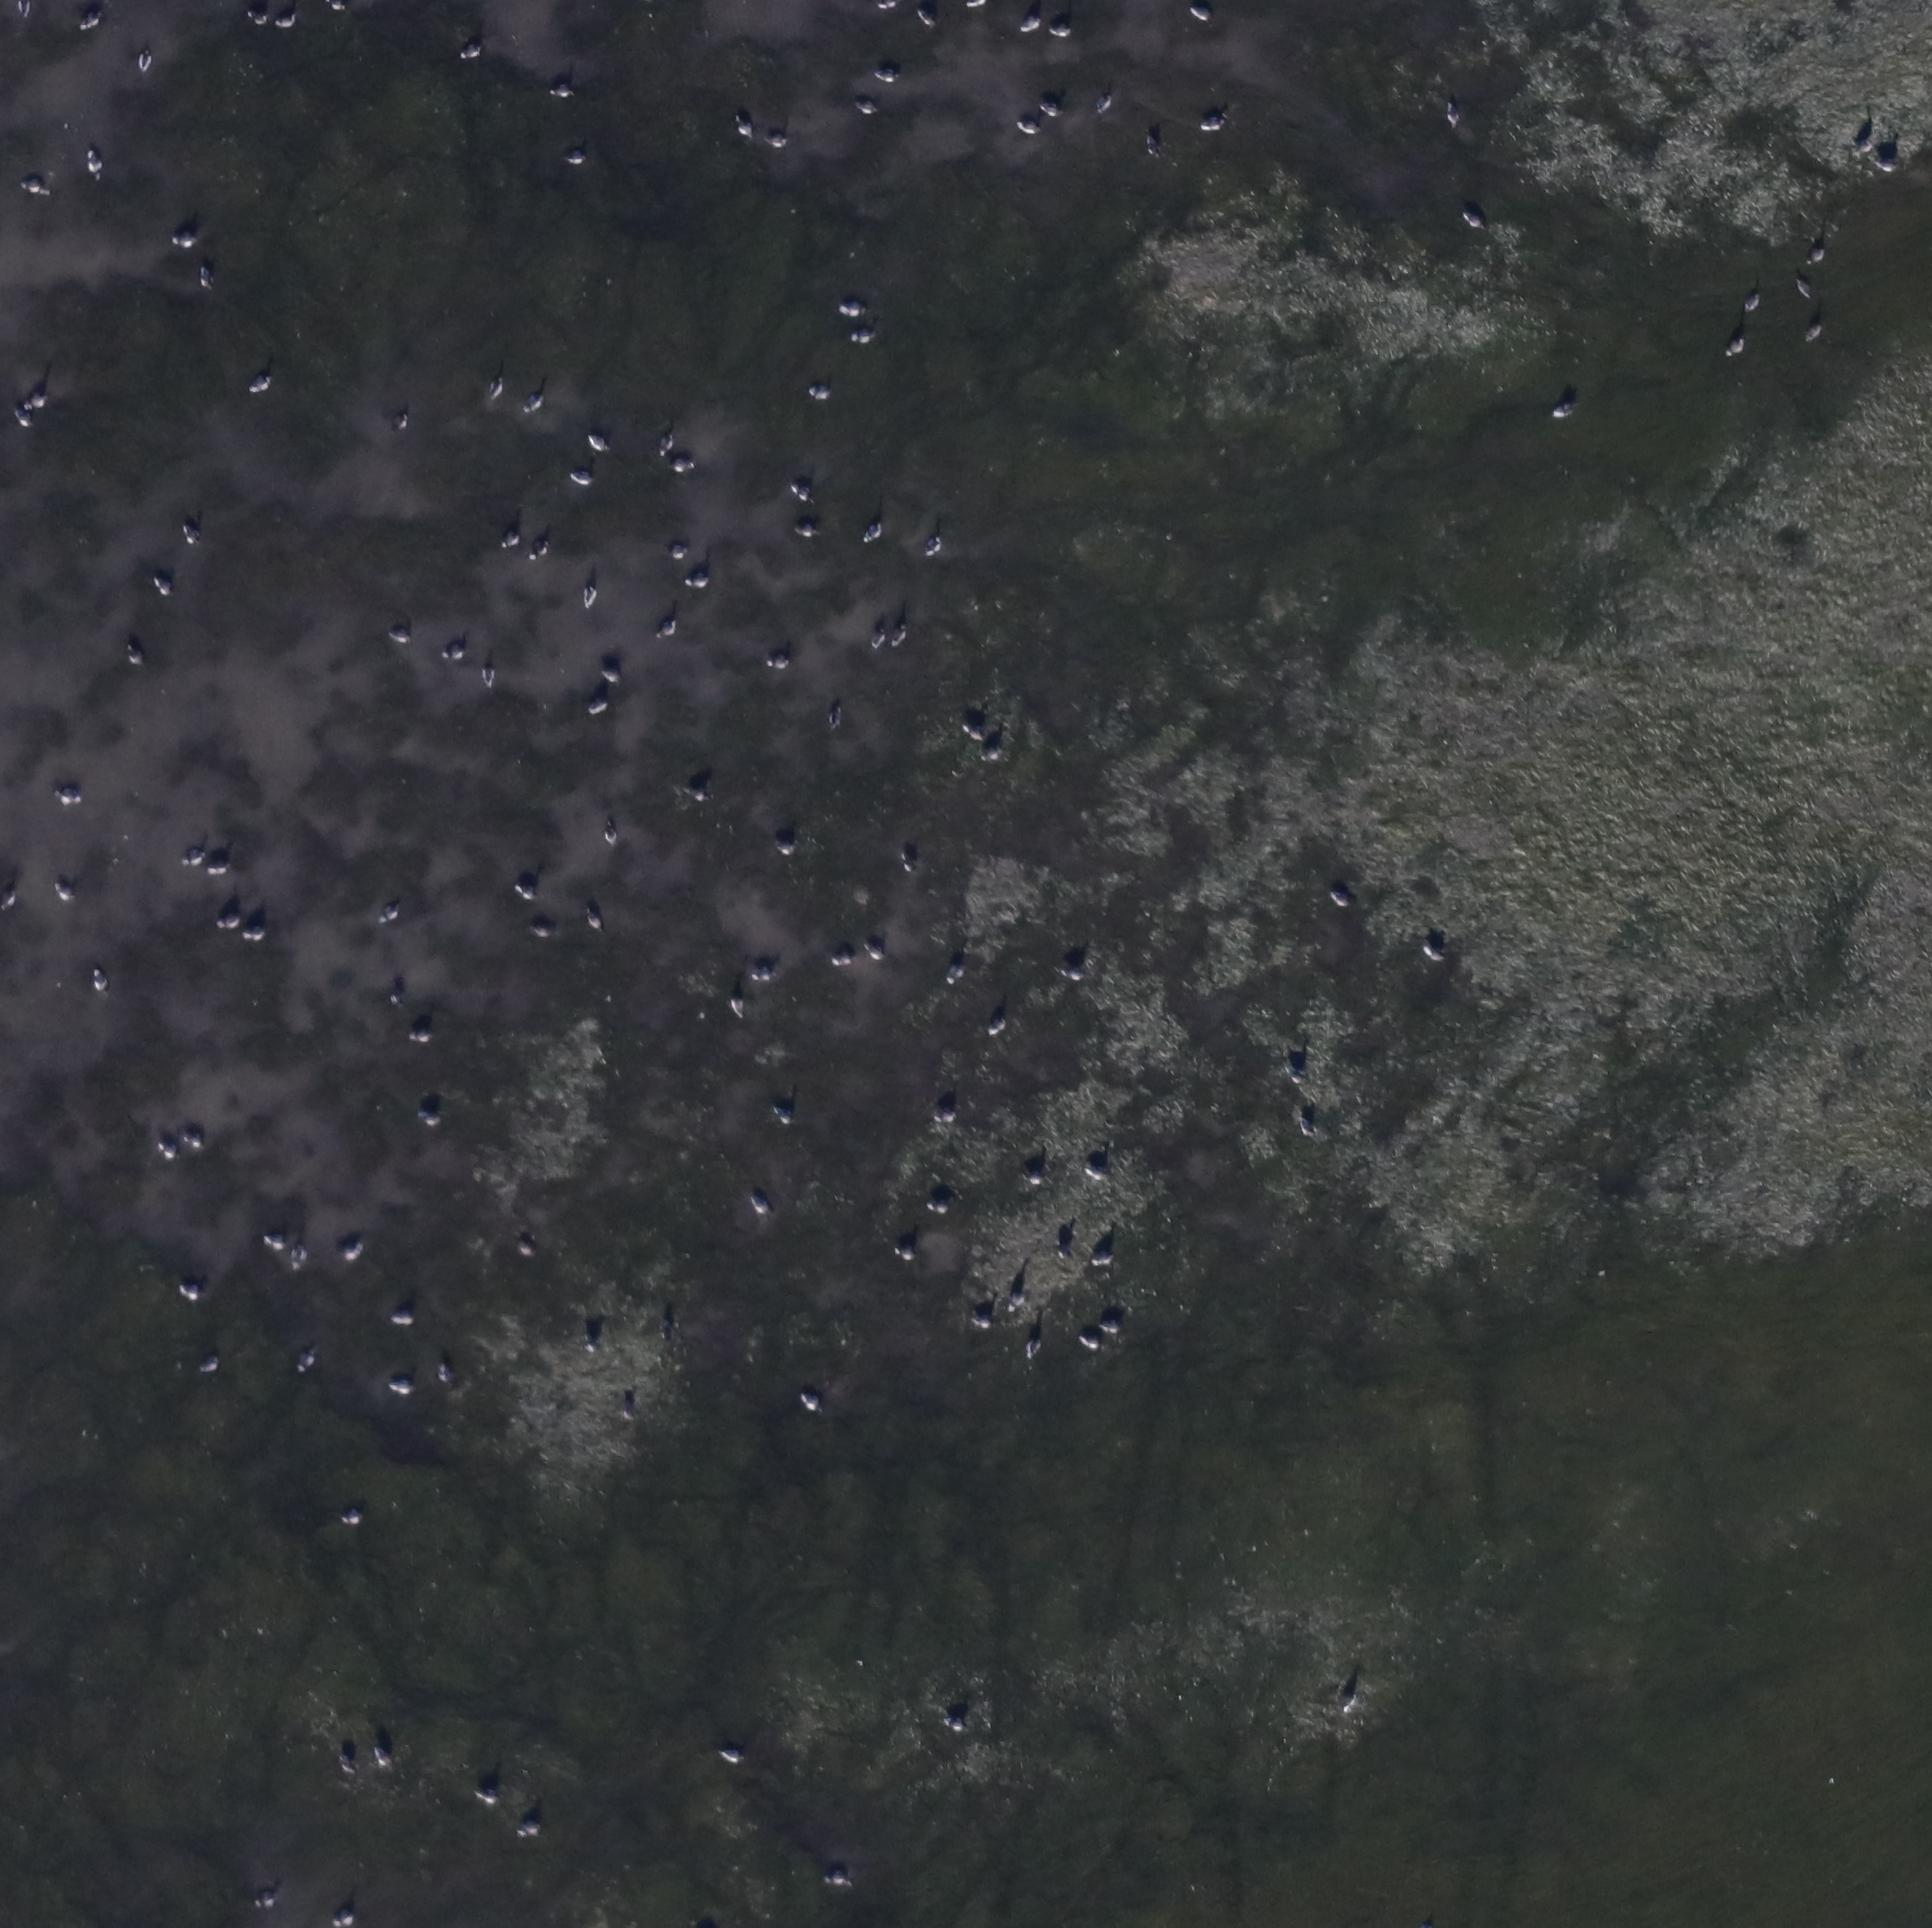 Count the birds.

145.